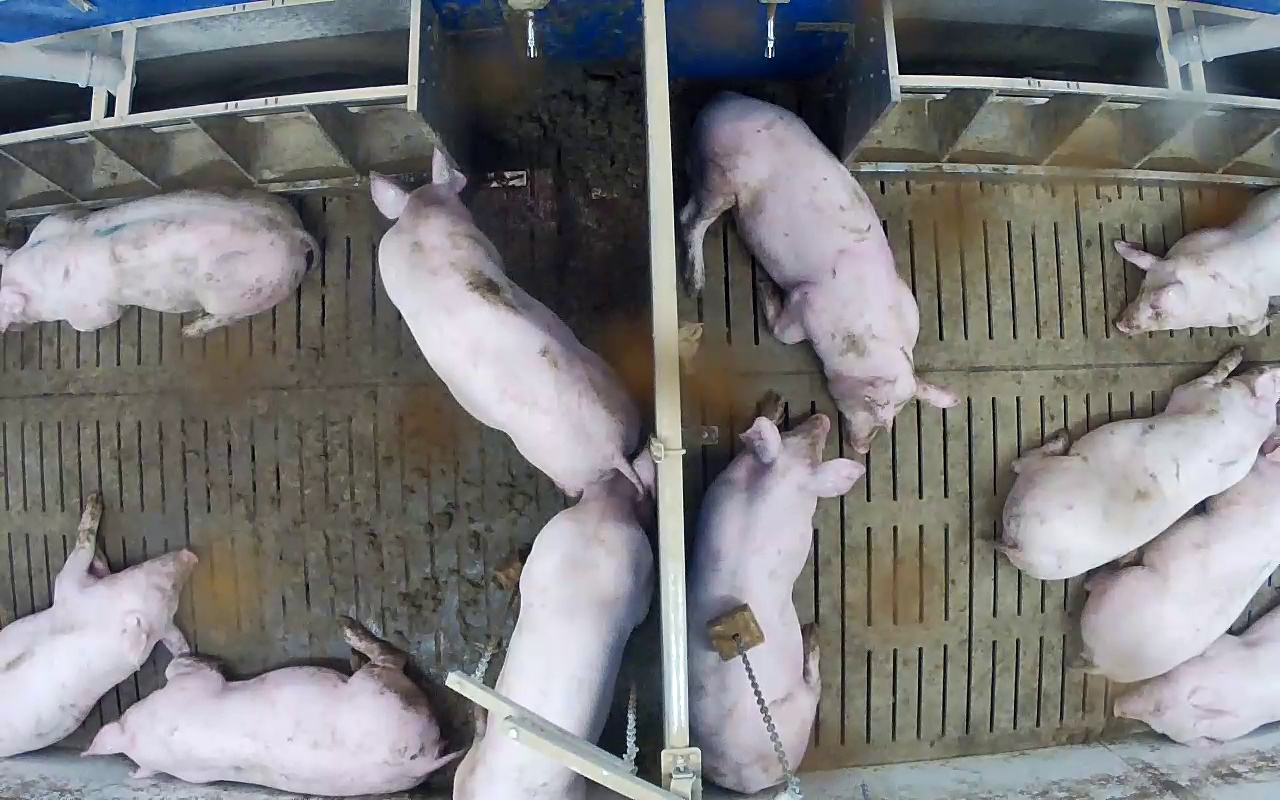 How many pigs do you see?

11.